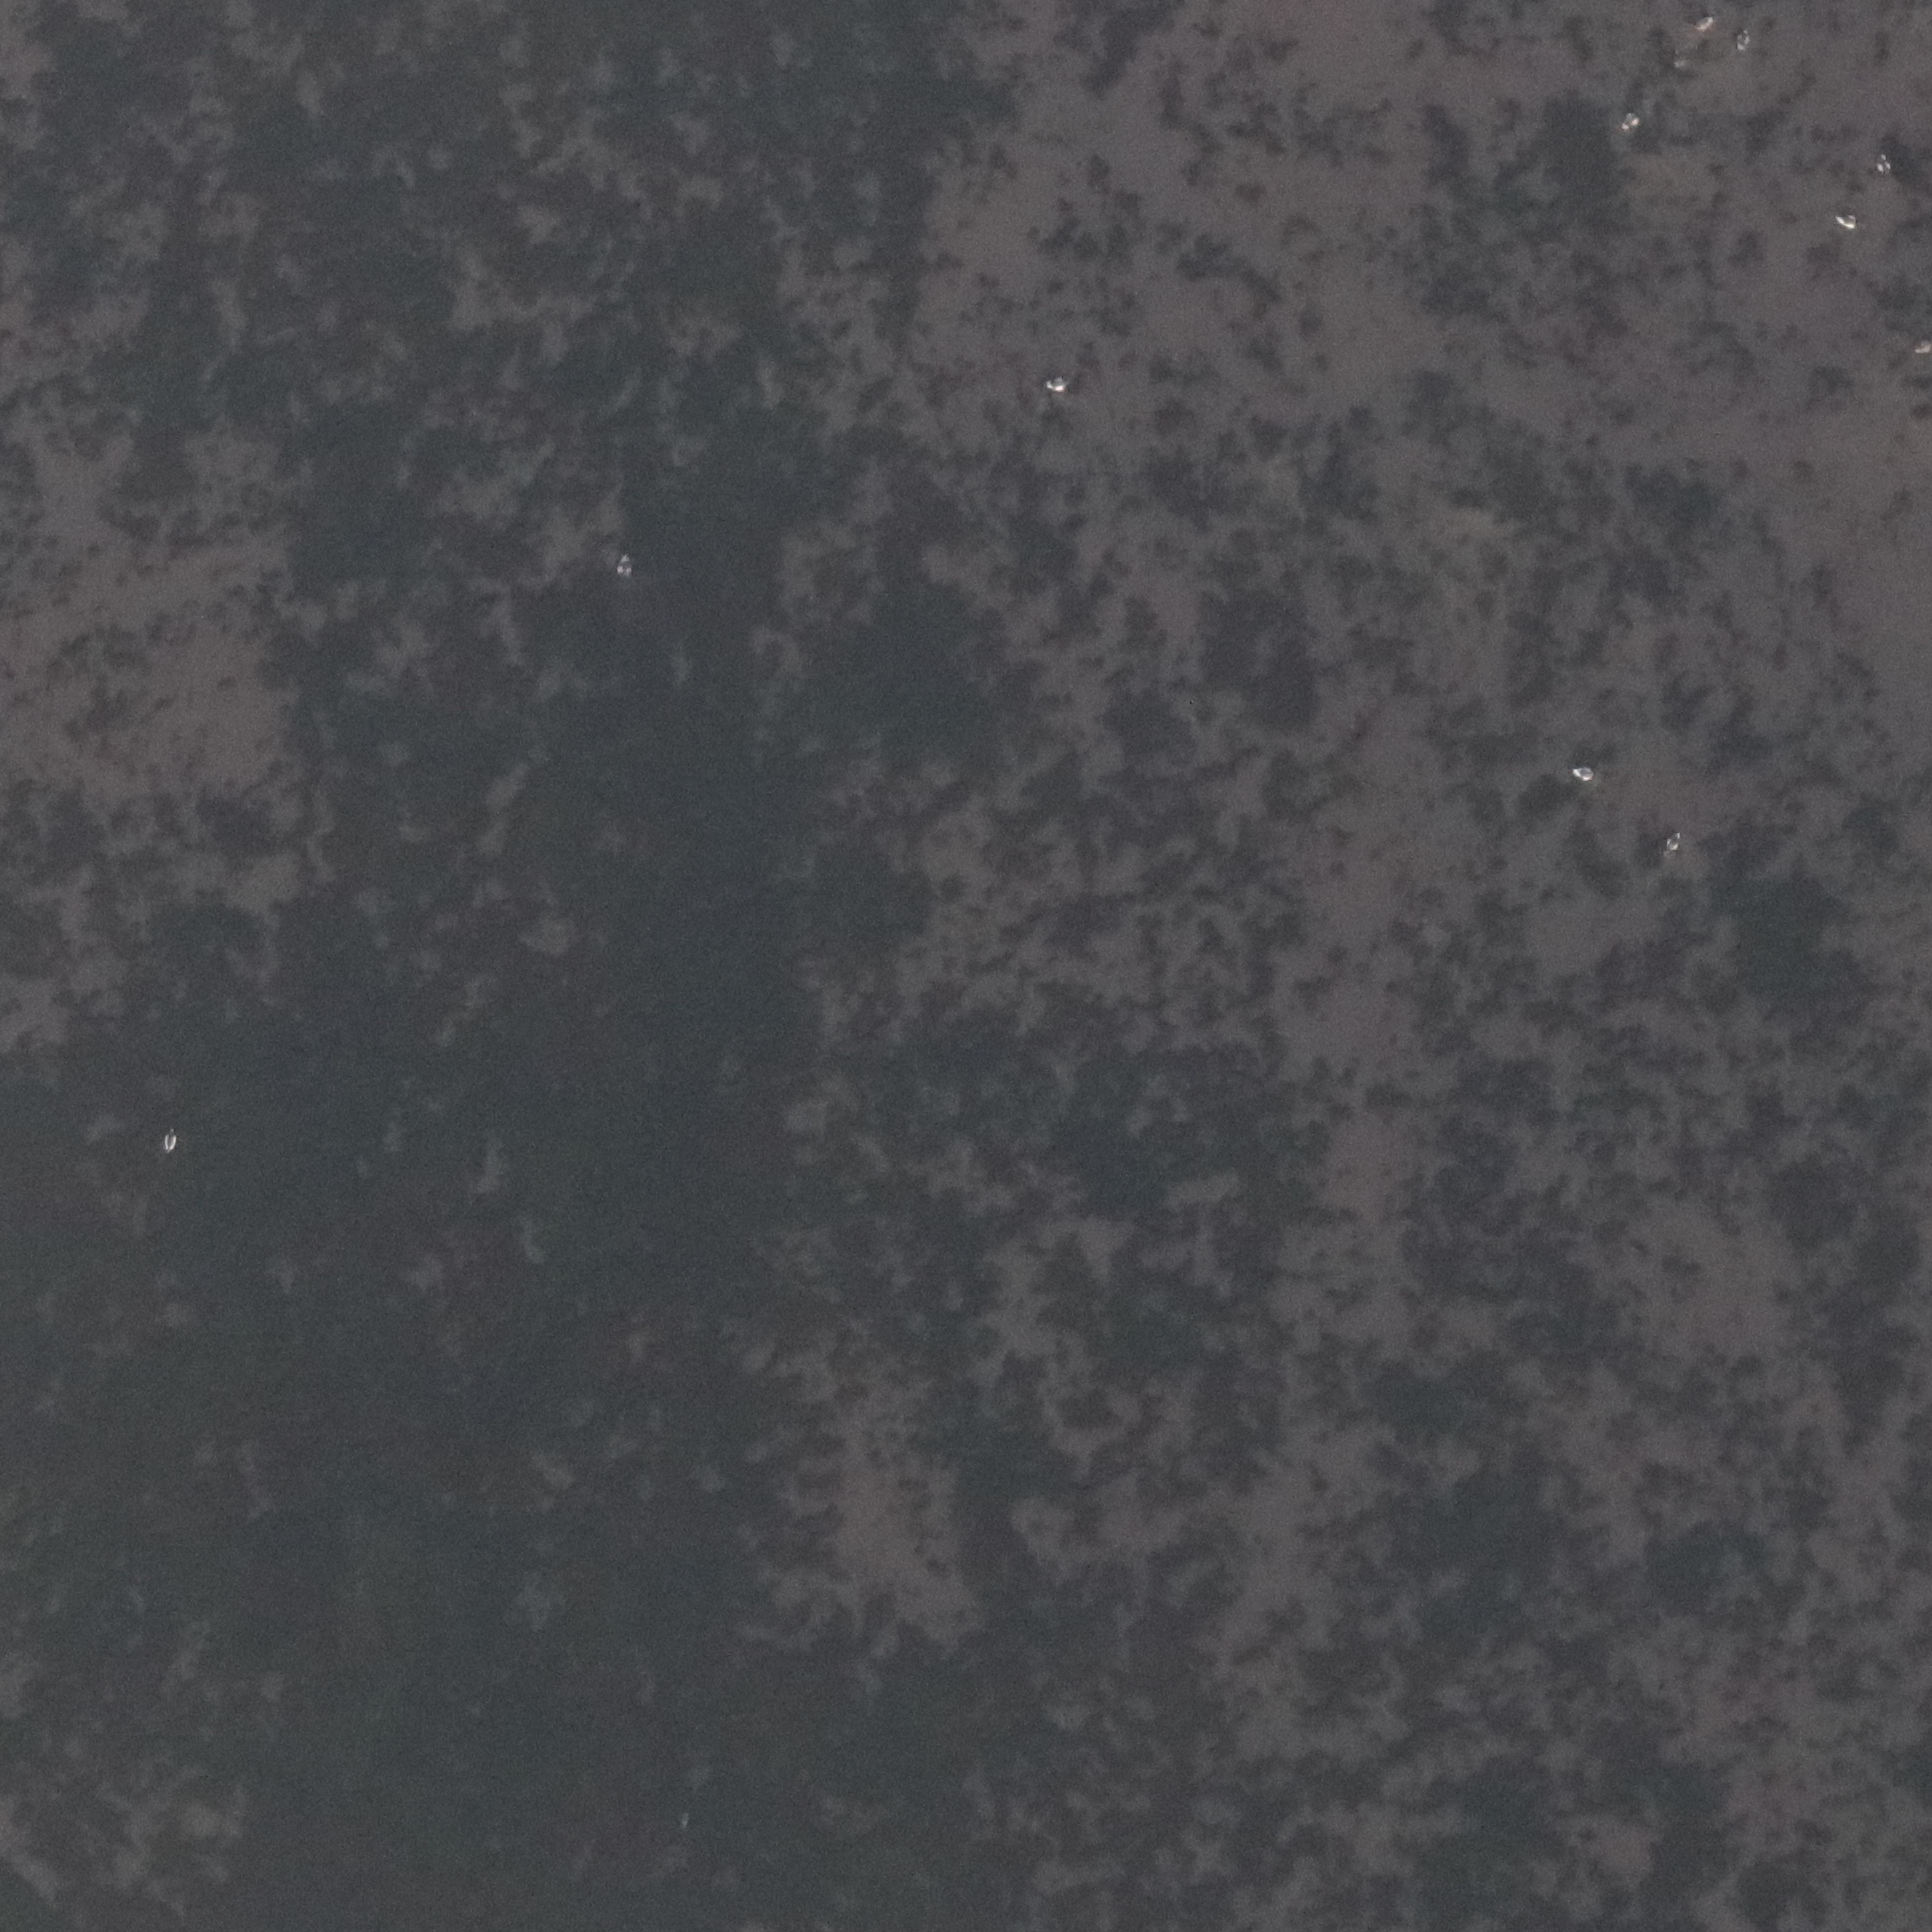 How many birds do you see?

11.